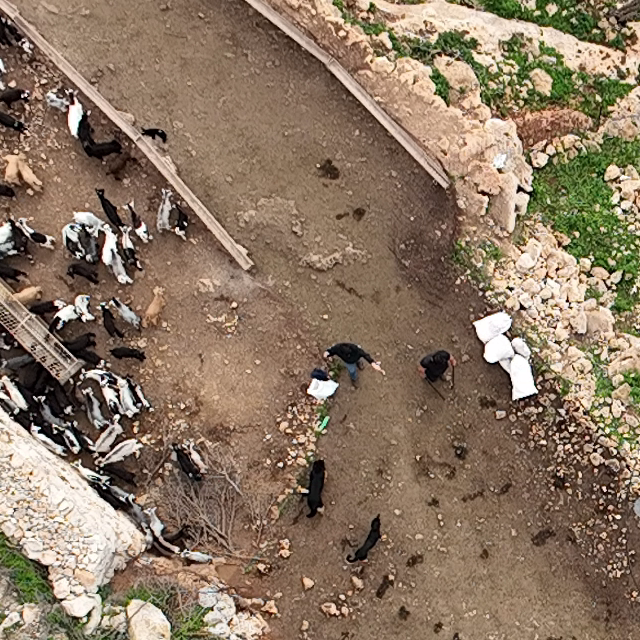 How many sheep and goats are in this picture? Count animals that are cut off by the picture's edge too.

67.